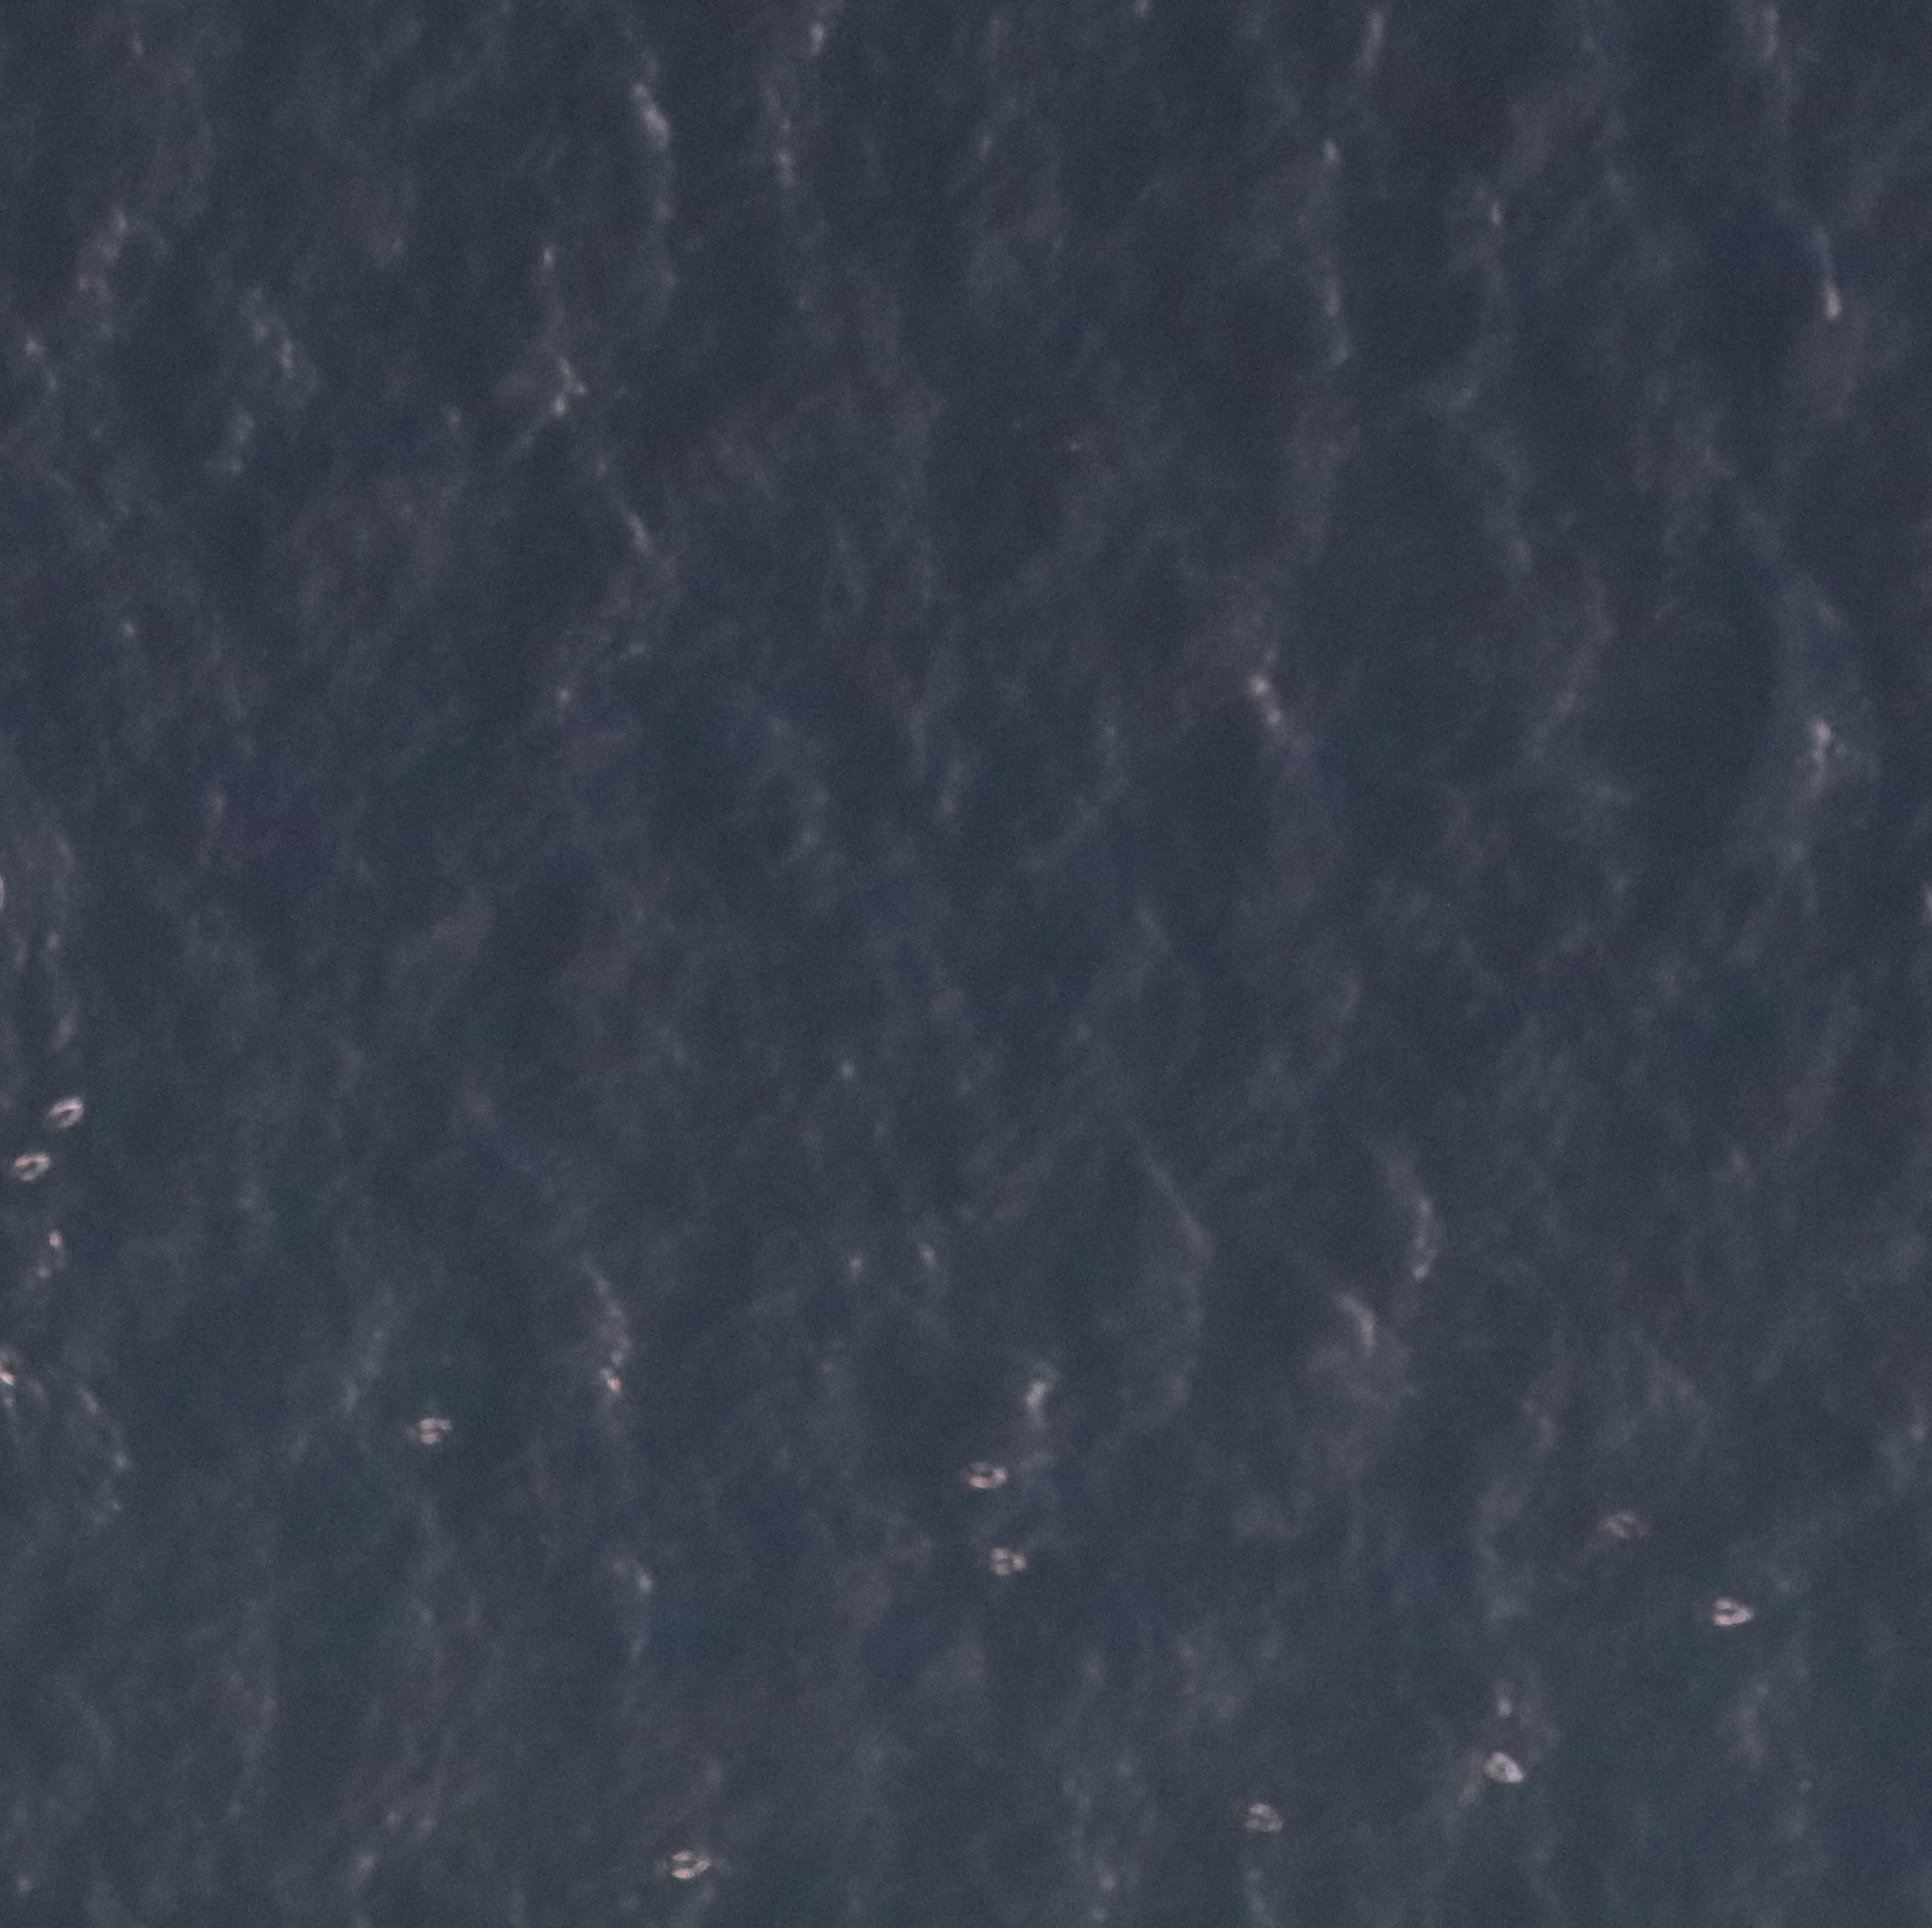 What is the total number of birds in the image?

10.